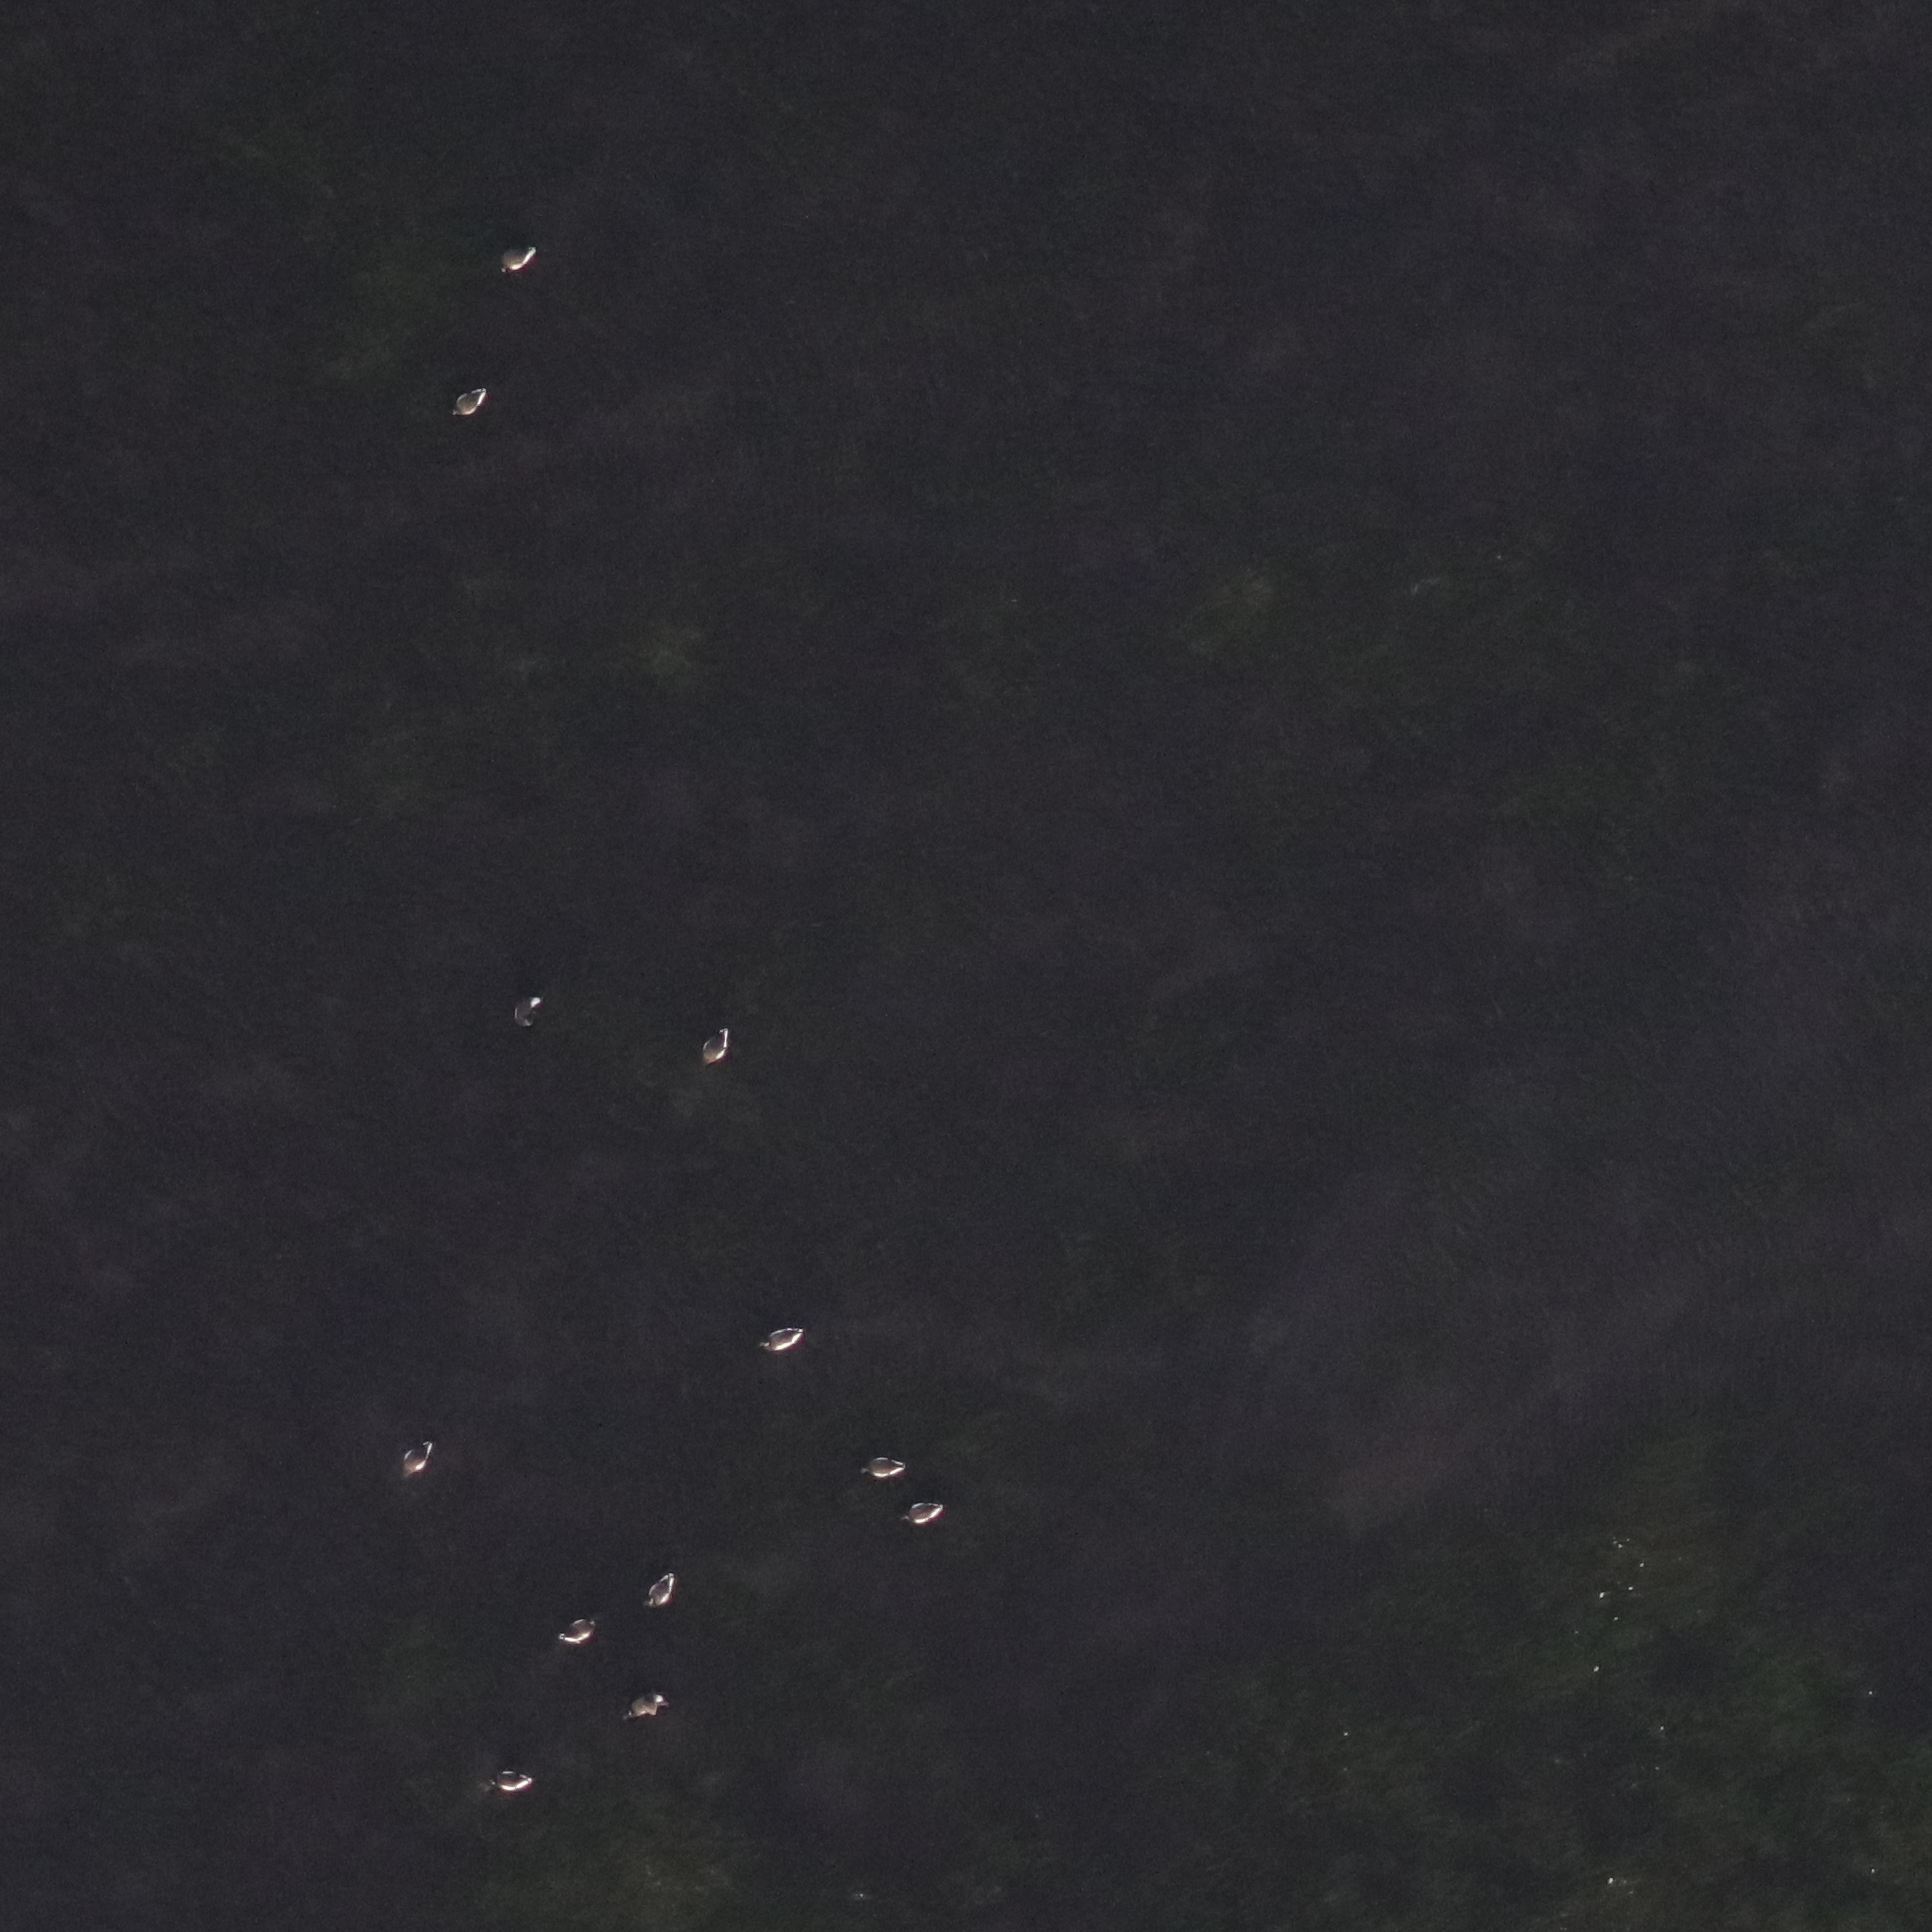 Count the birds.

12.